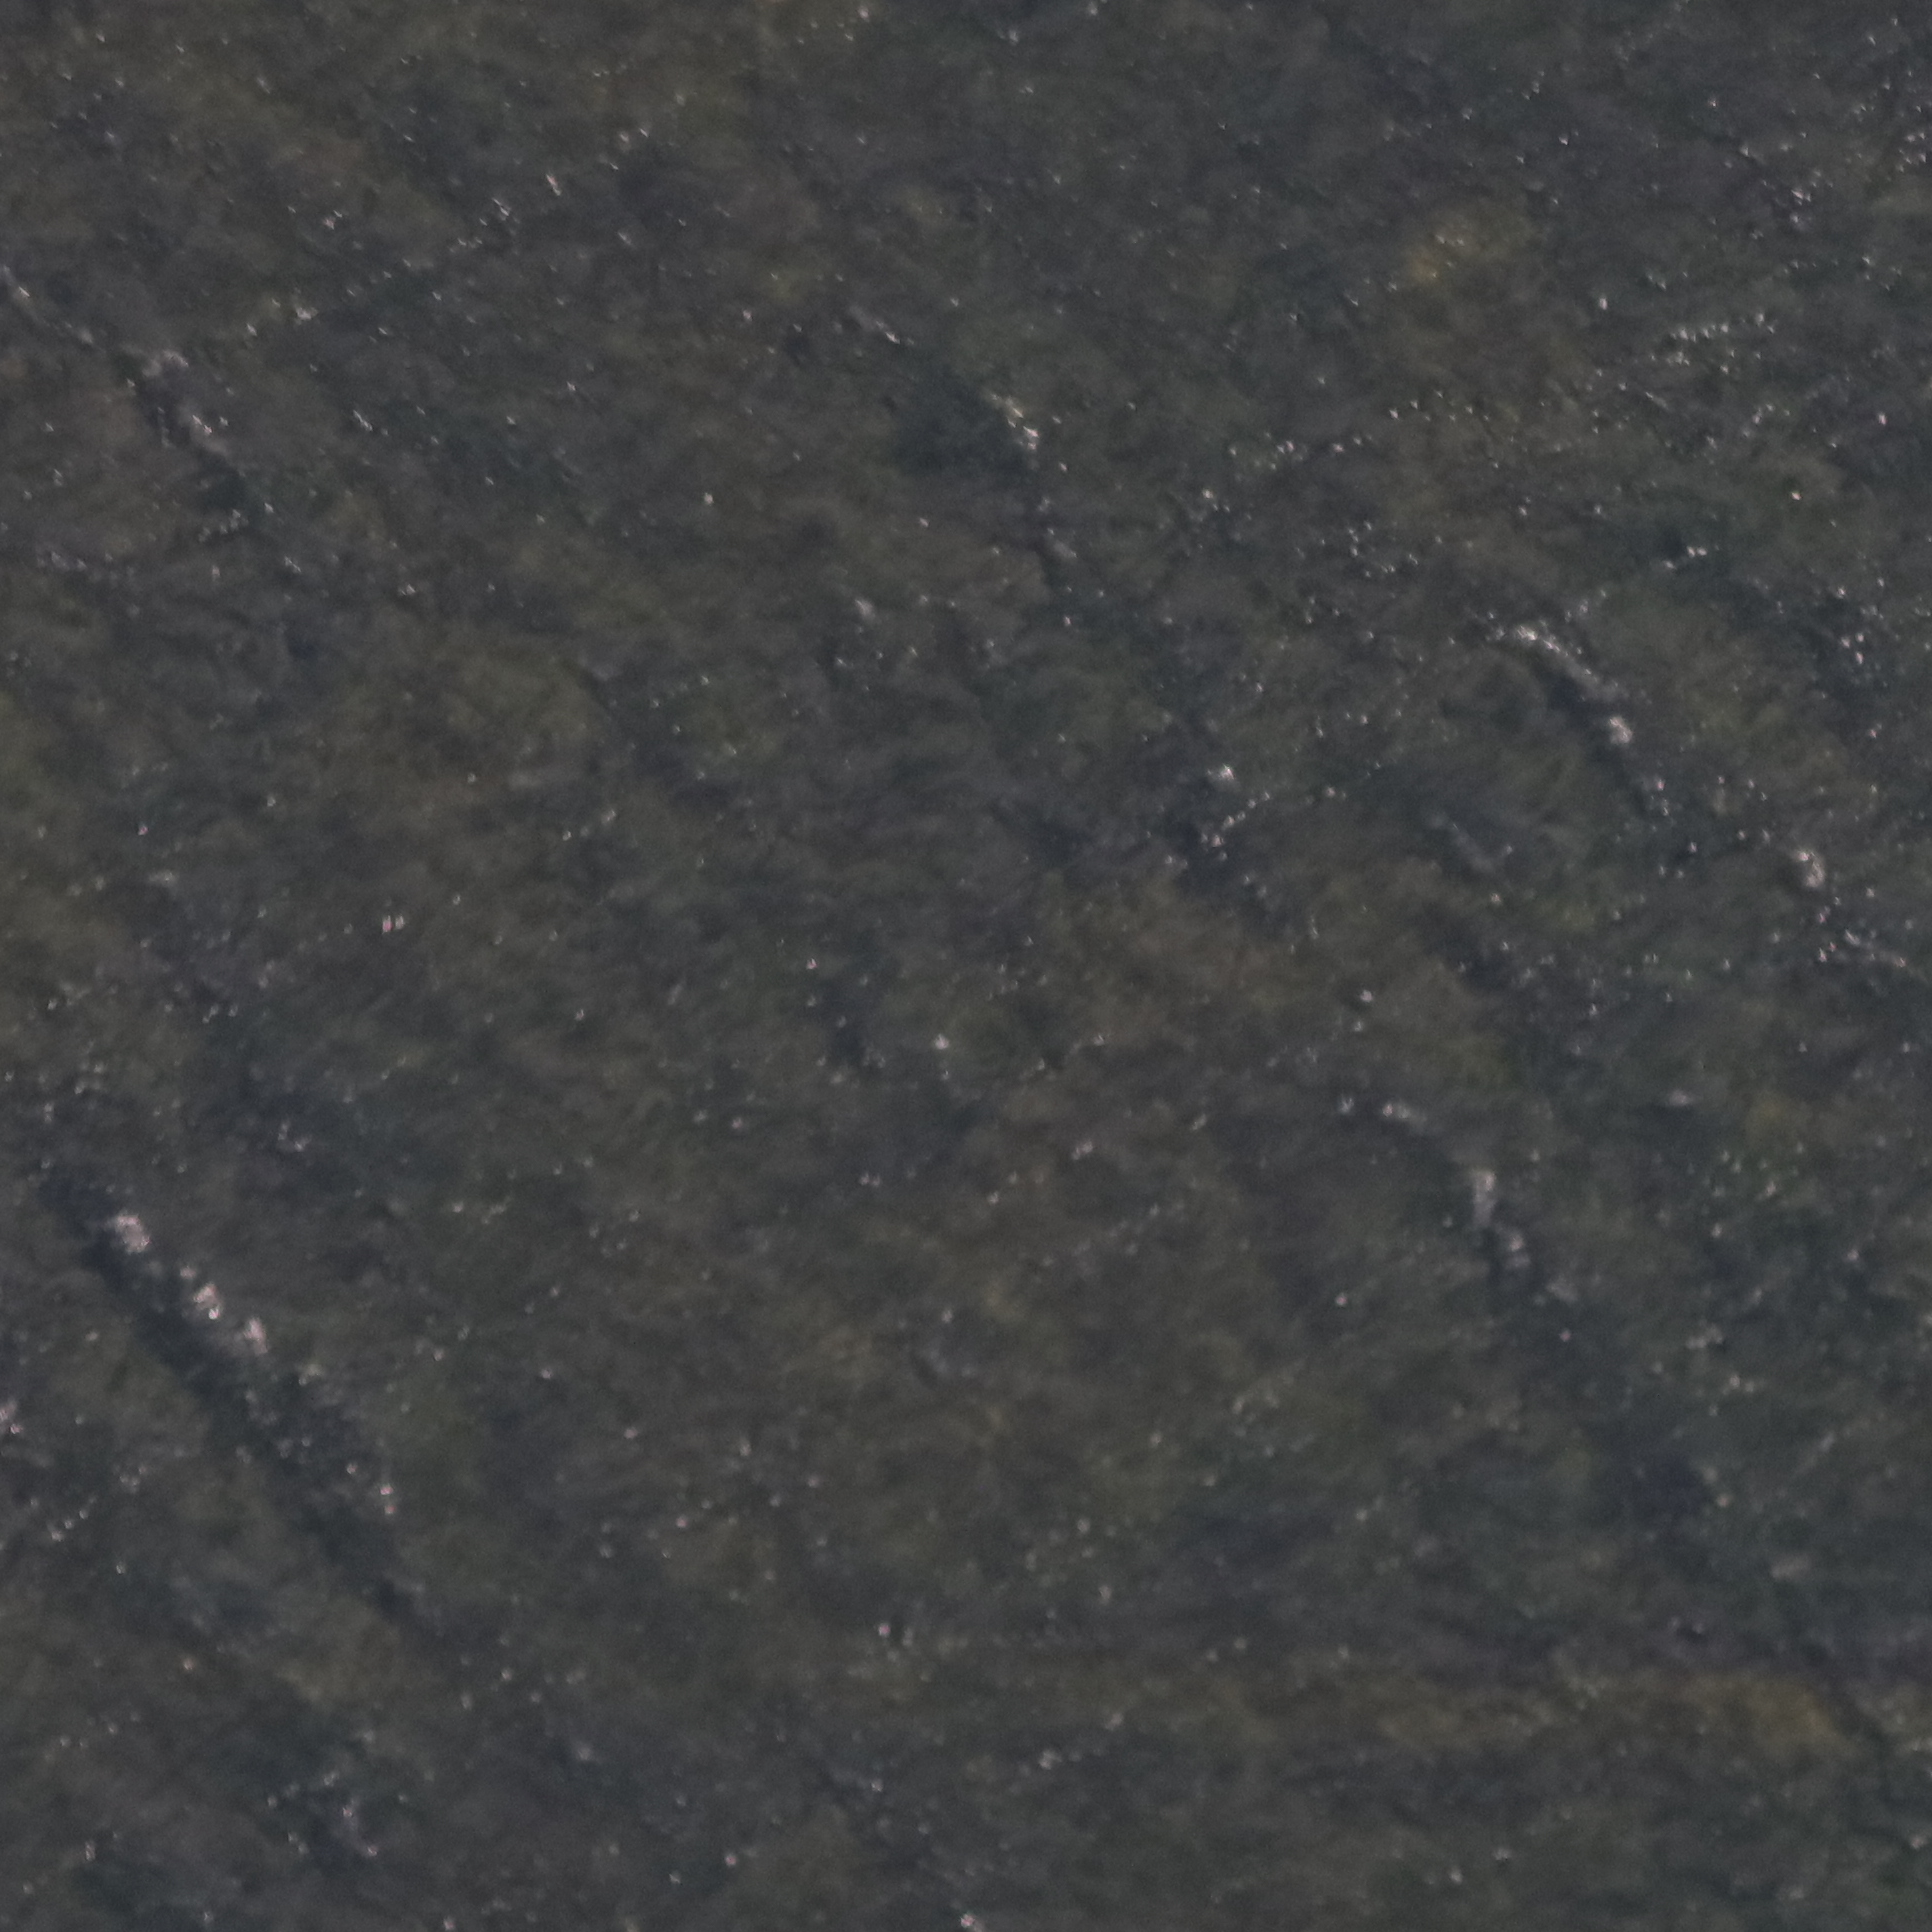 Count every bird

0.